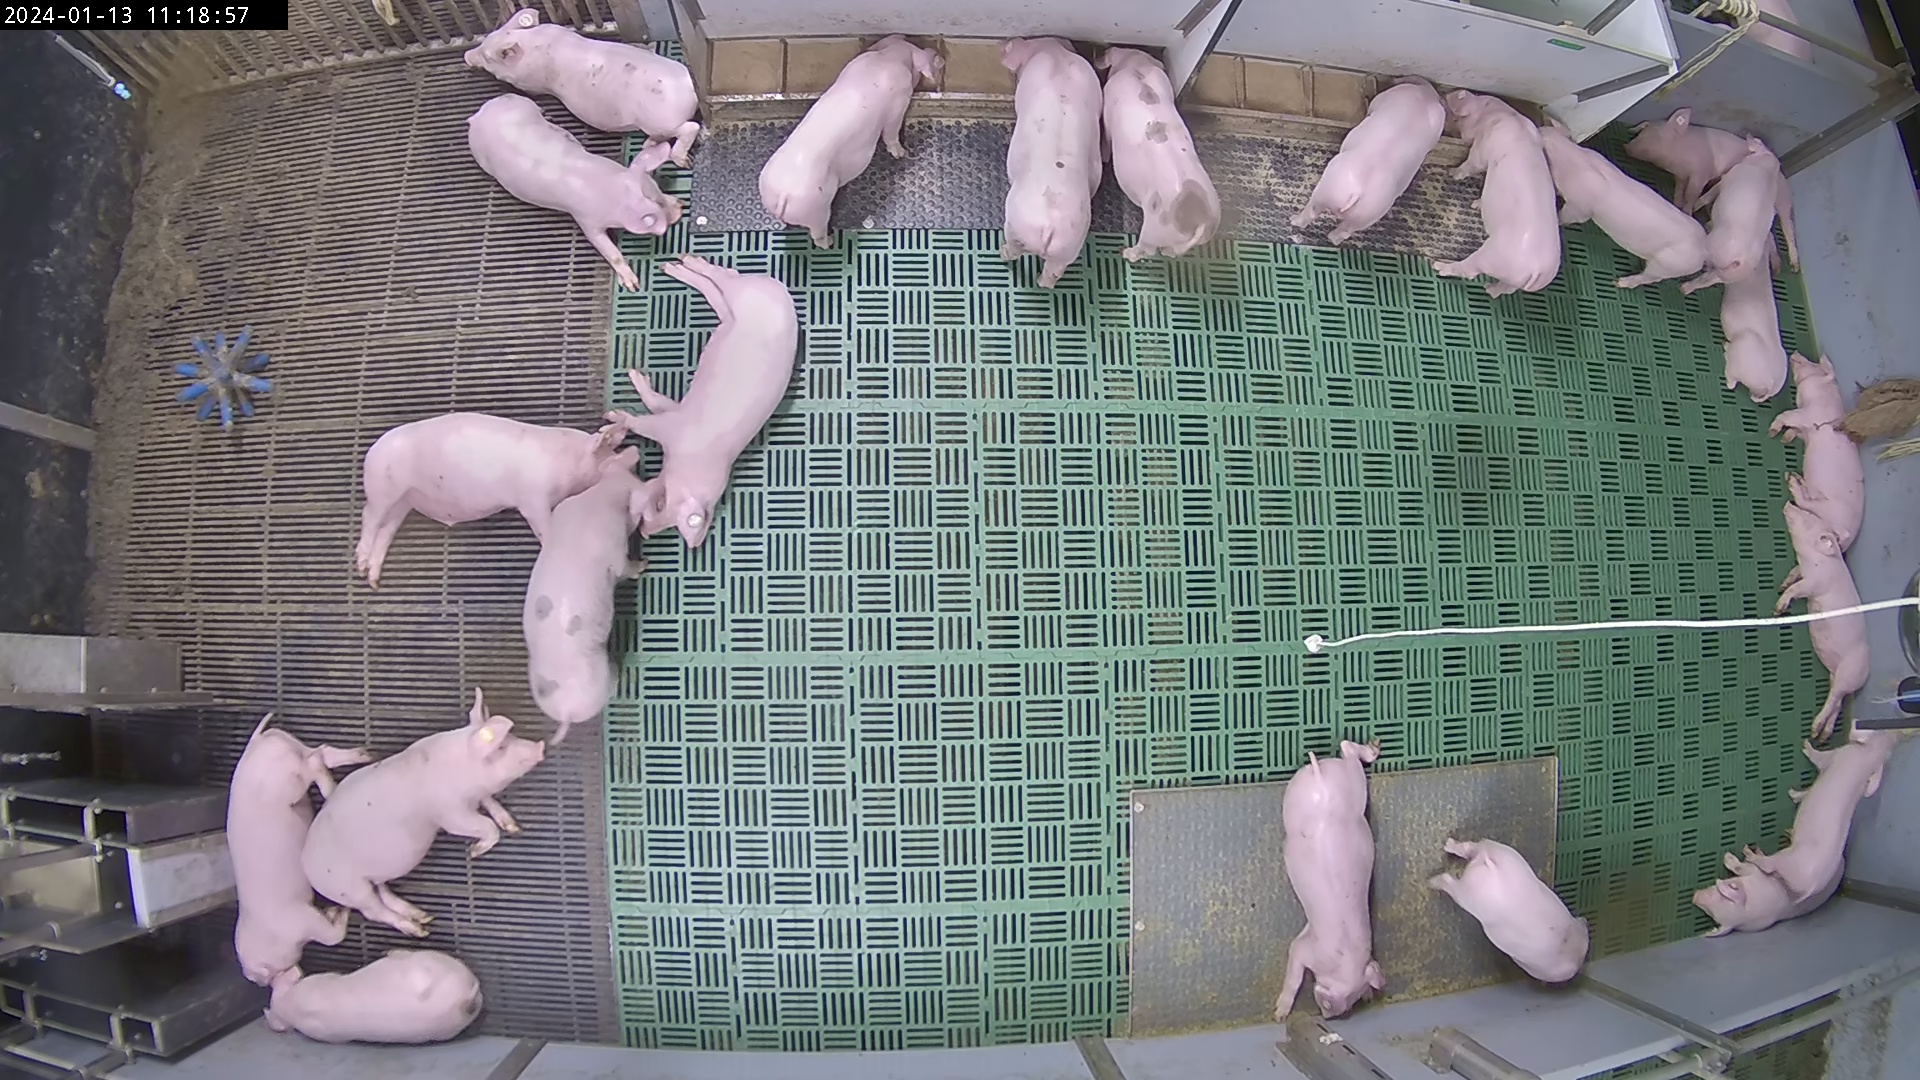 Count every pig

24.